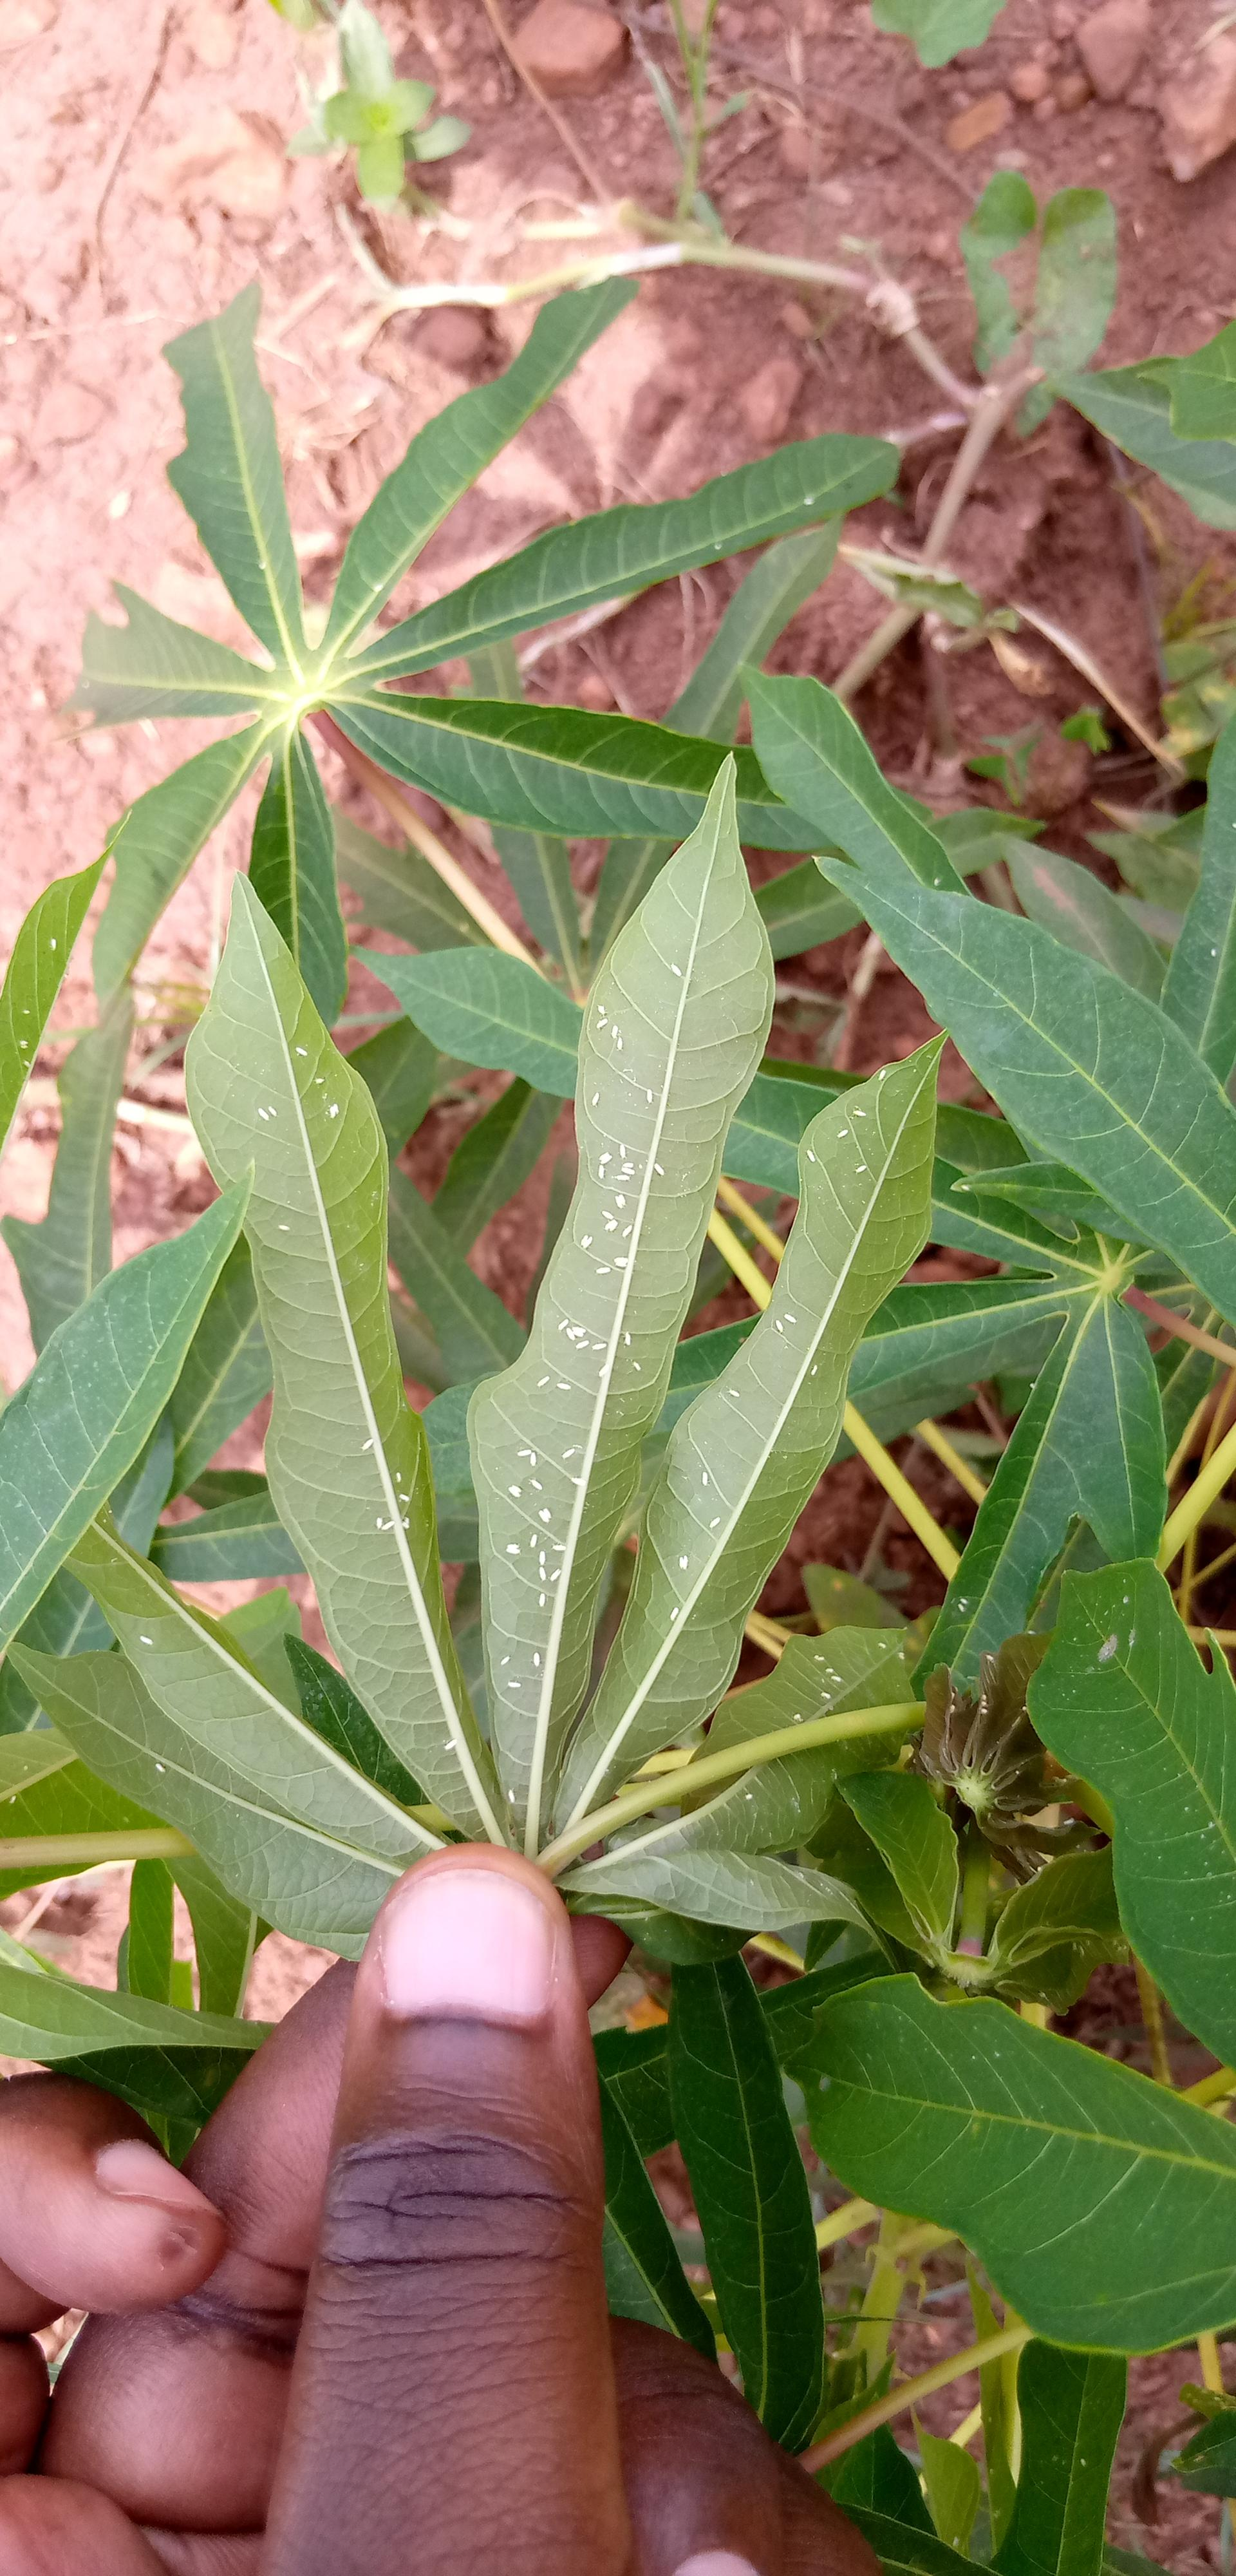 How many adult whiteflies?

100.